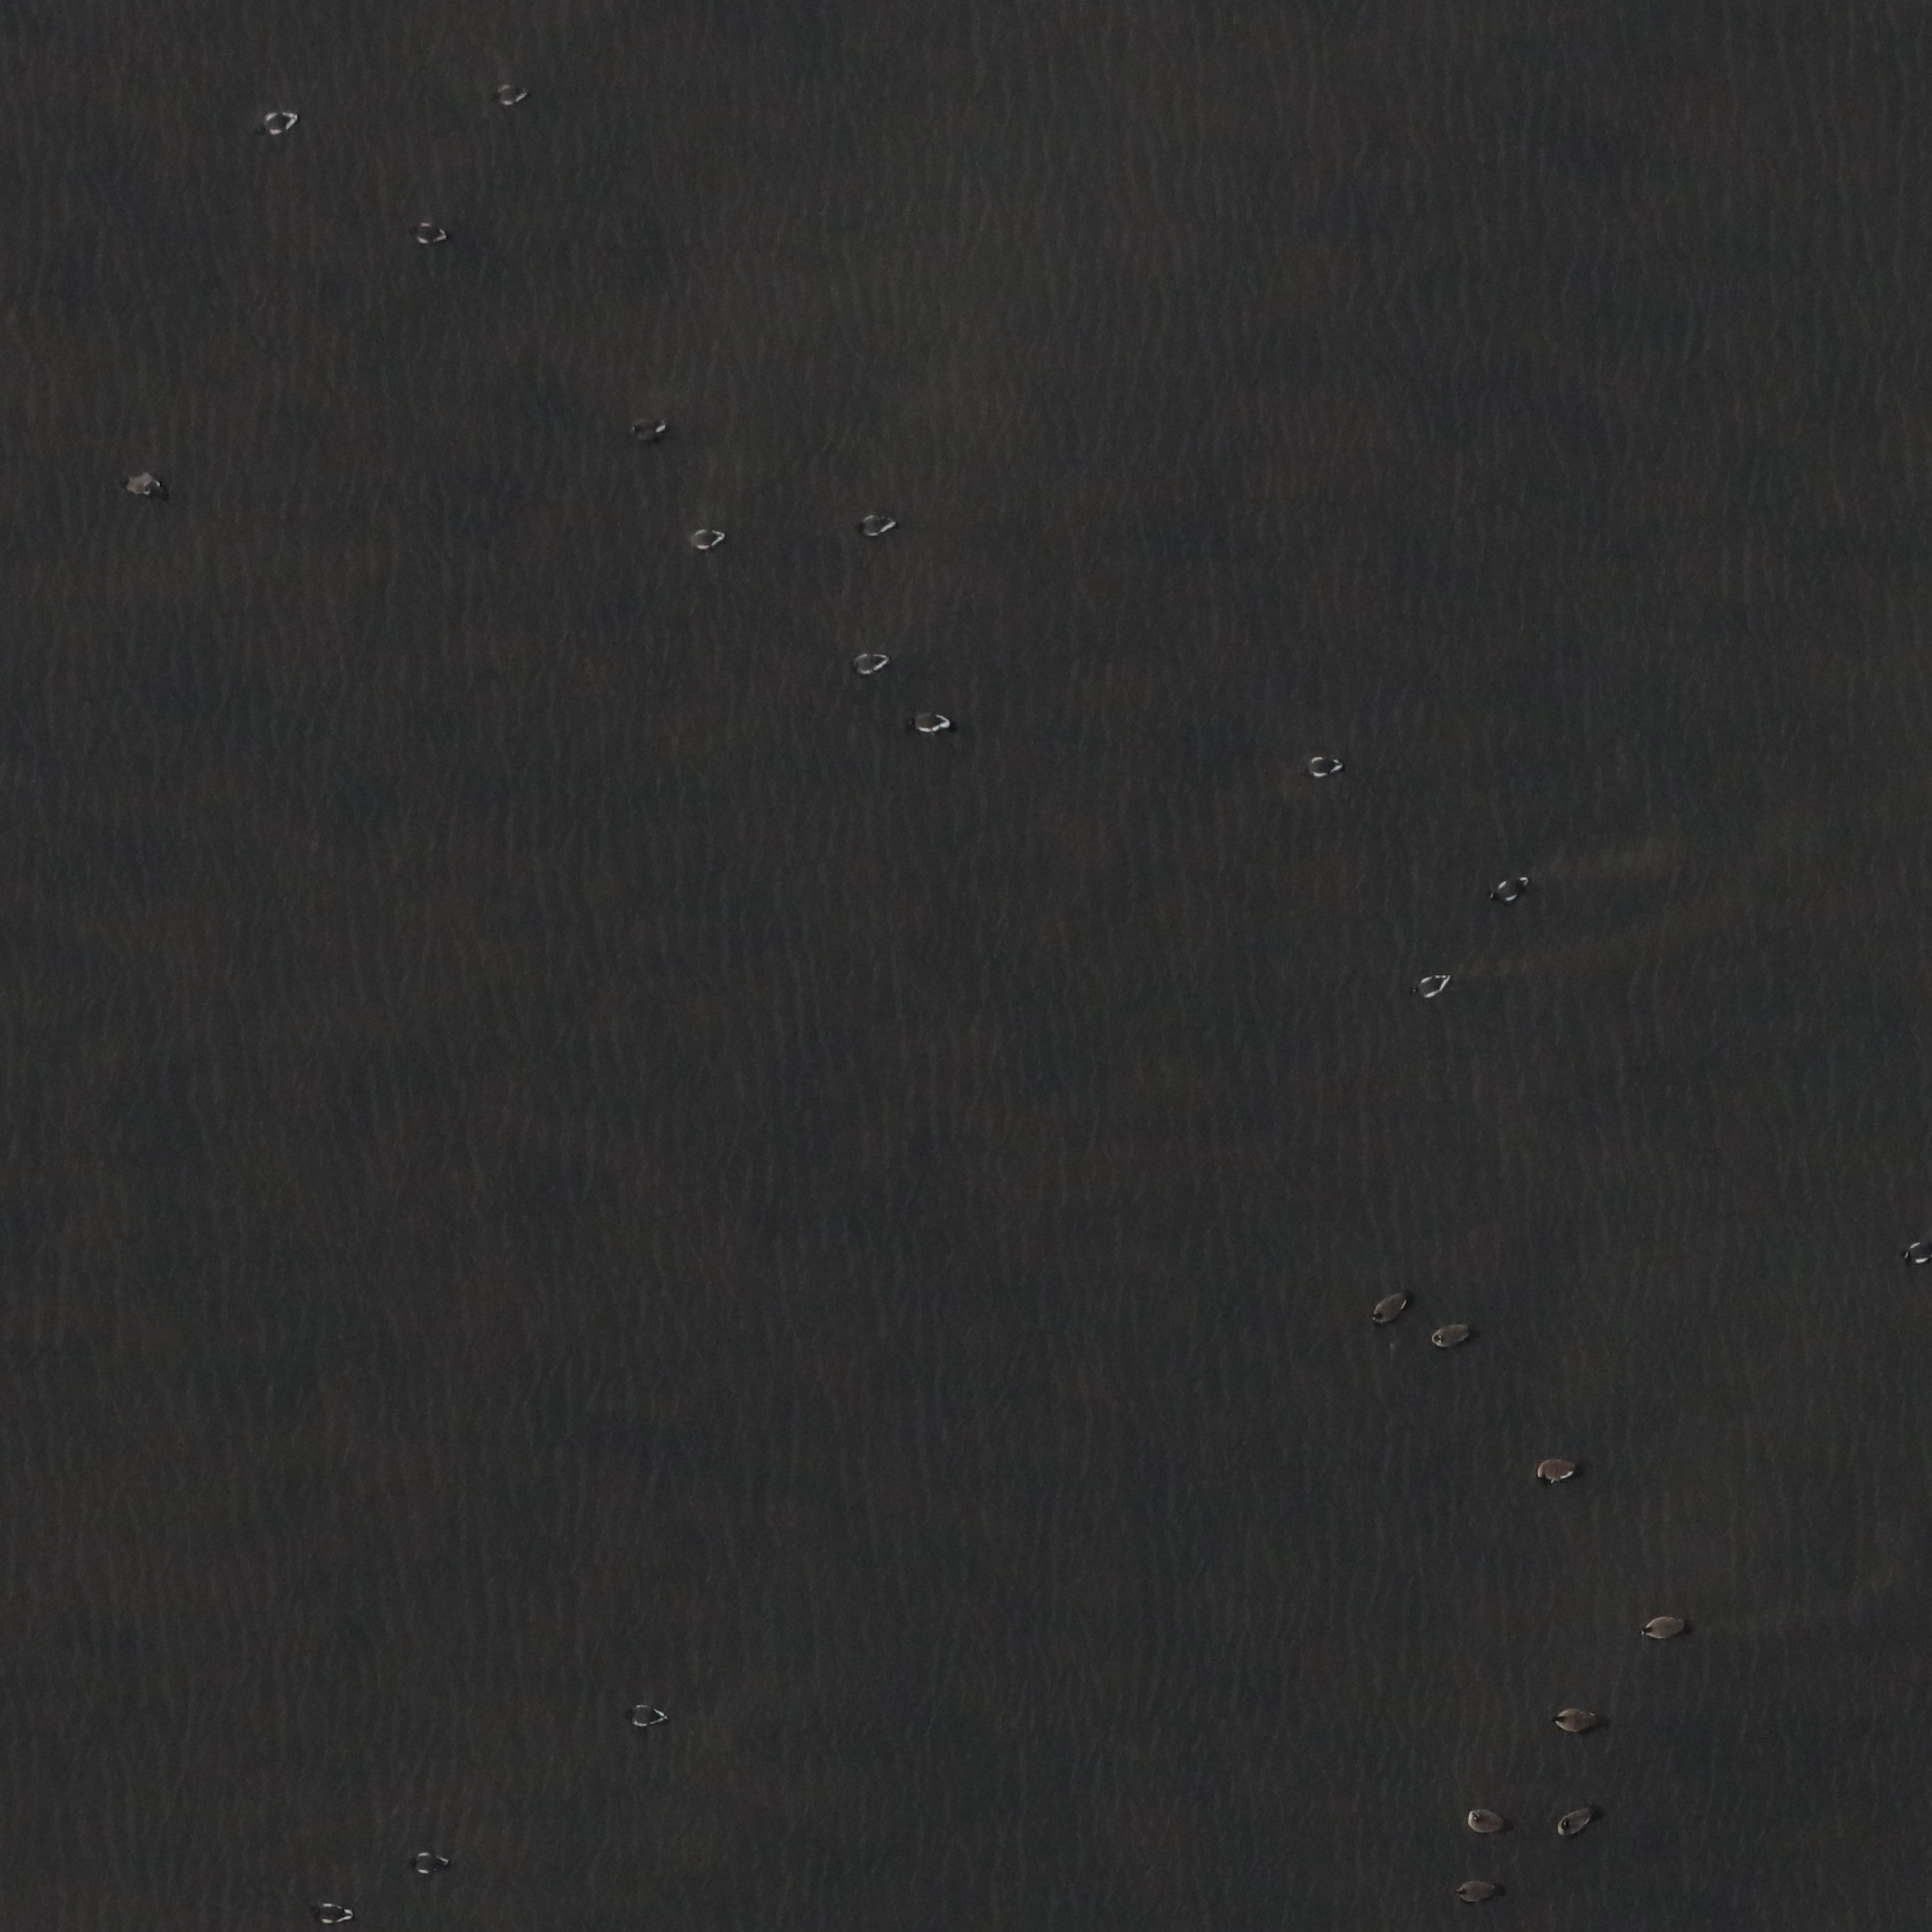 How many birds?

24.